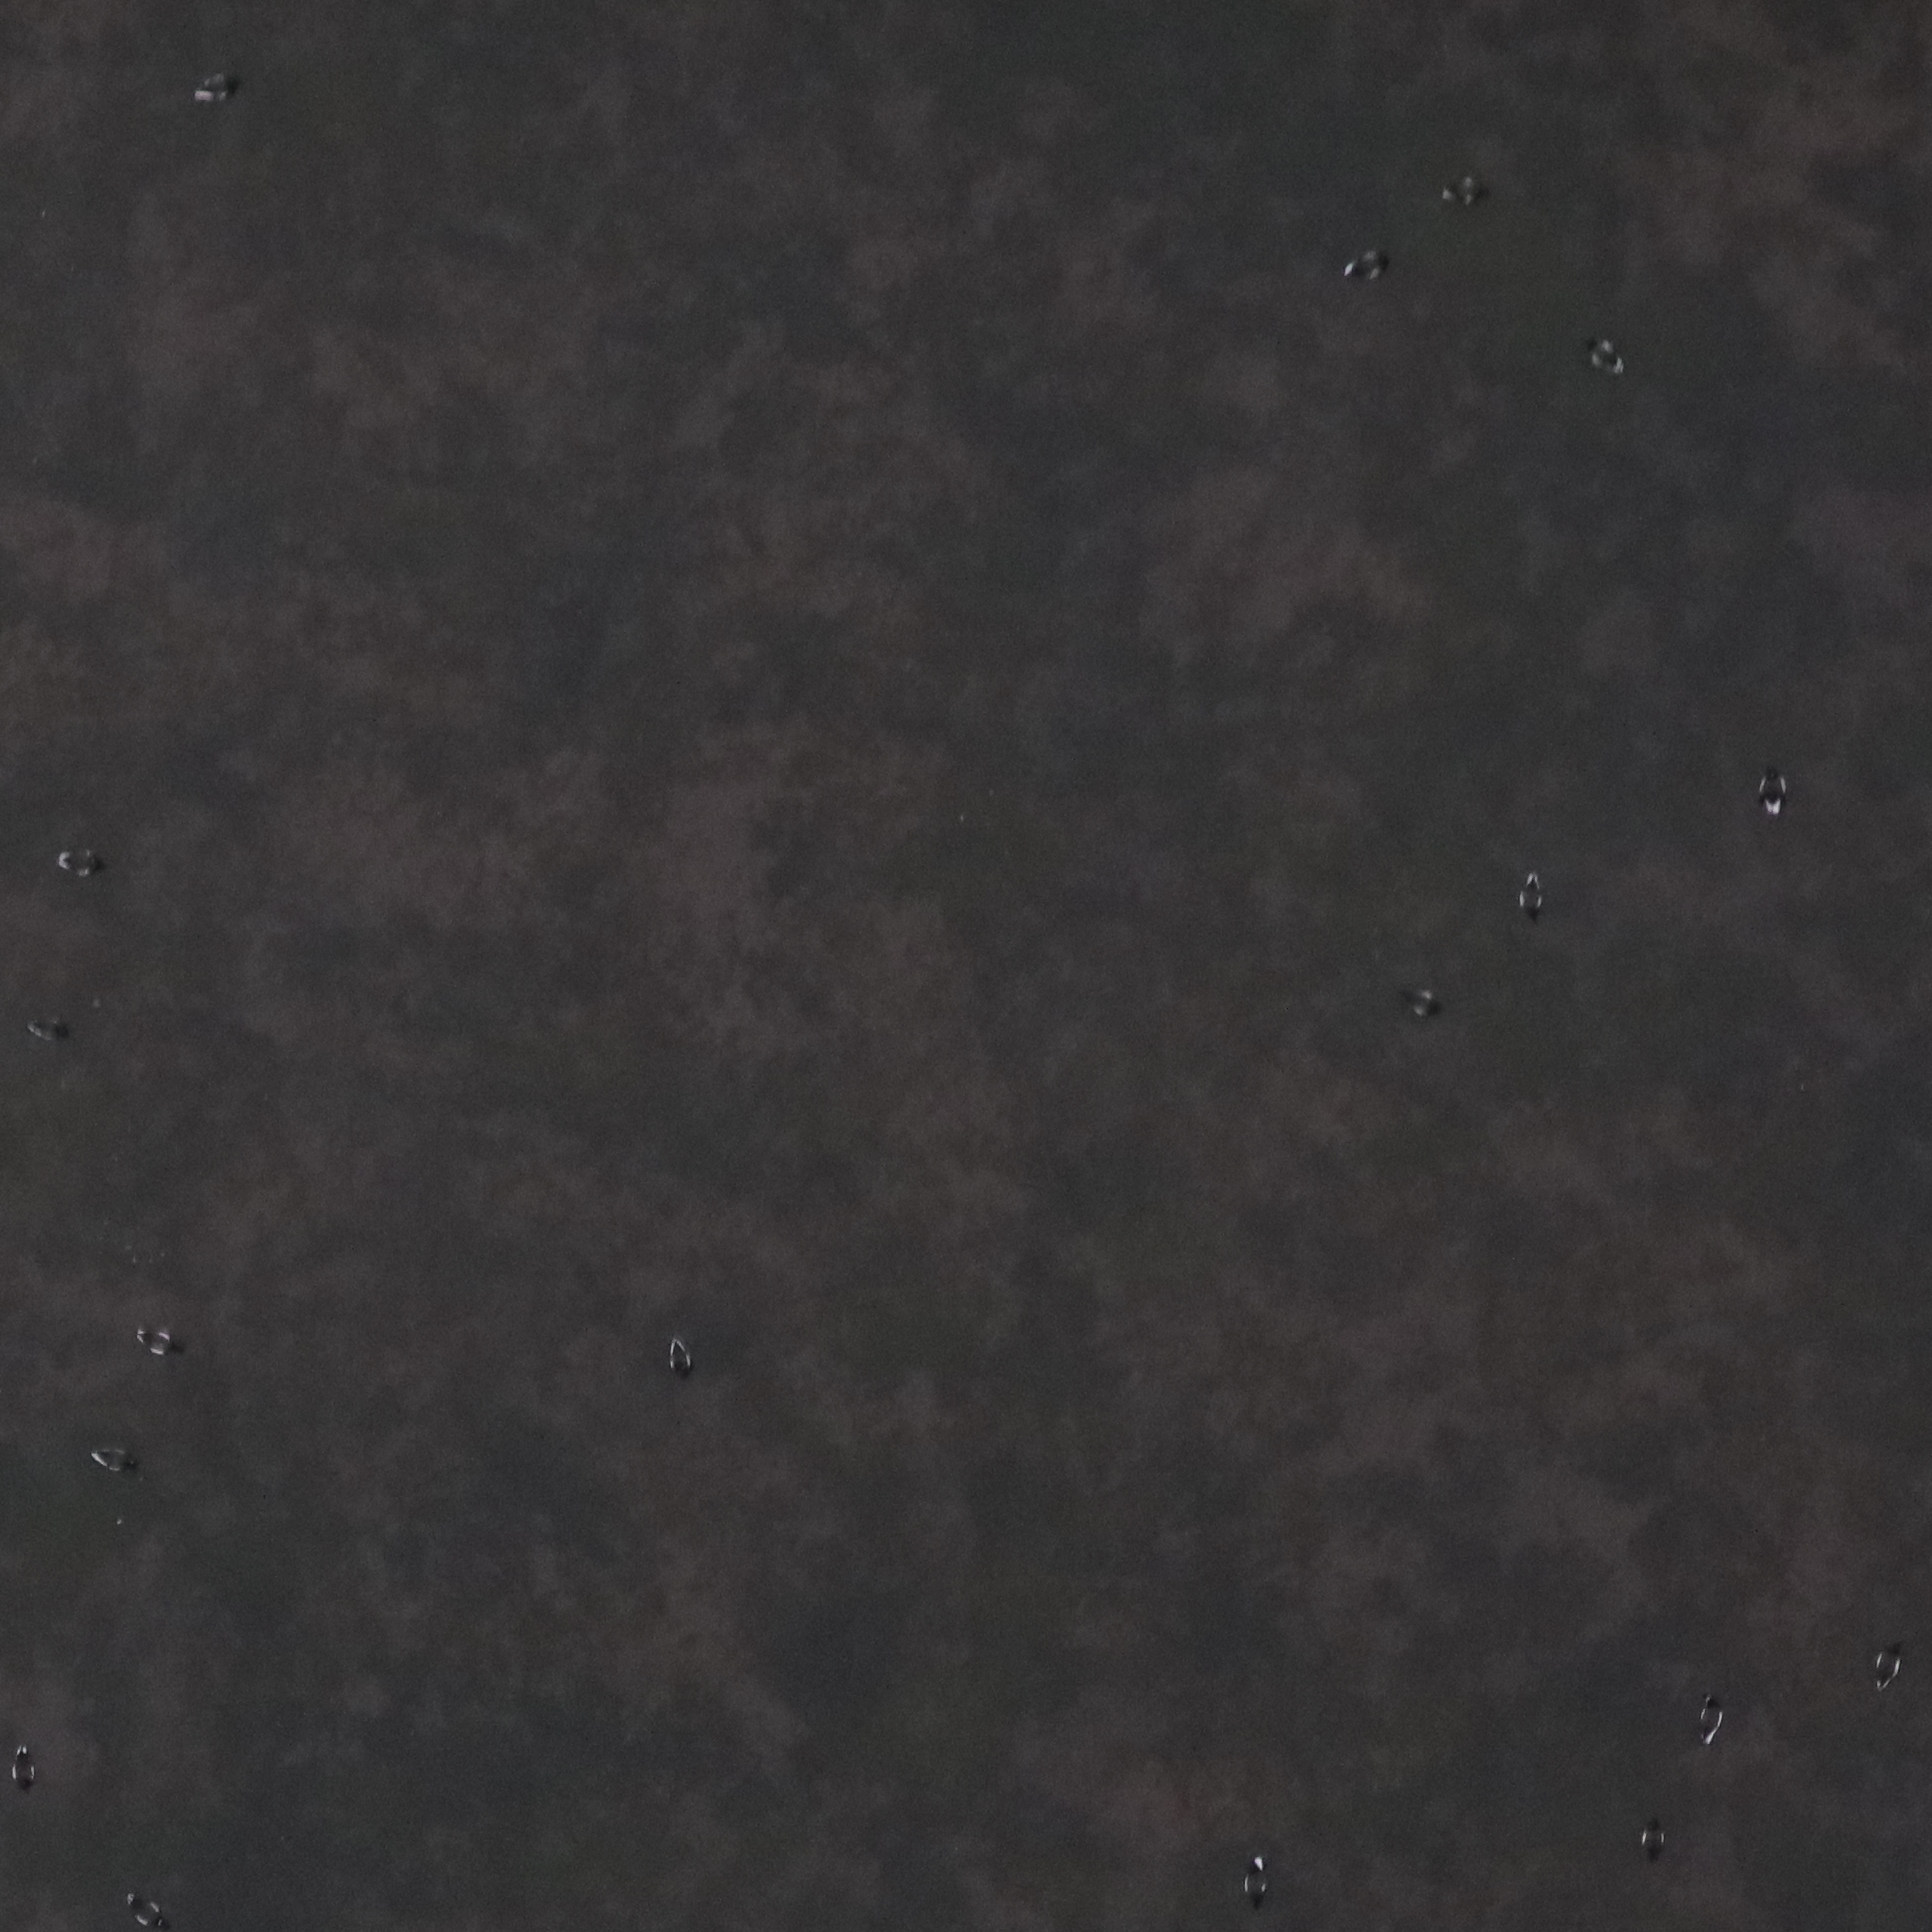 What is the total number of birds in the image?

18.